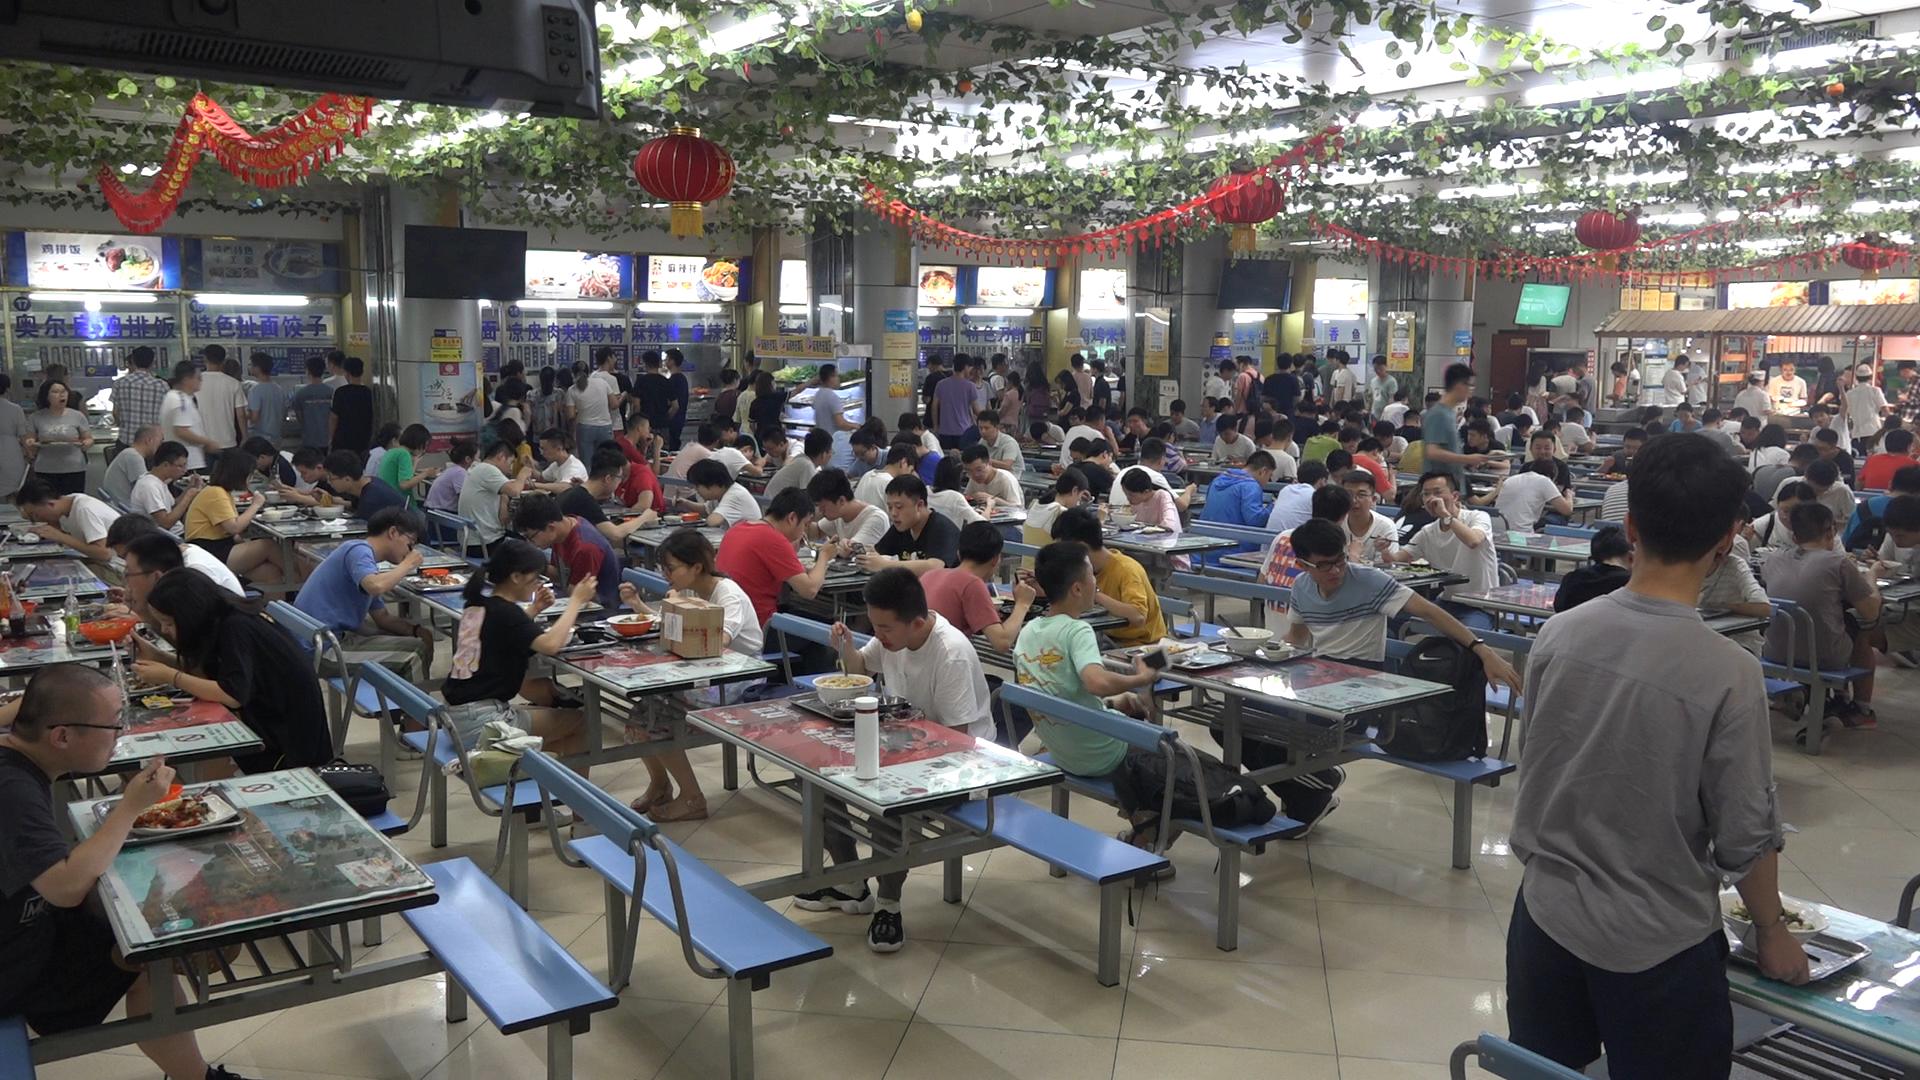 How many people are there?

185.